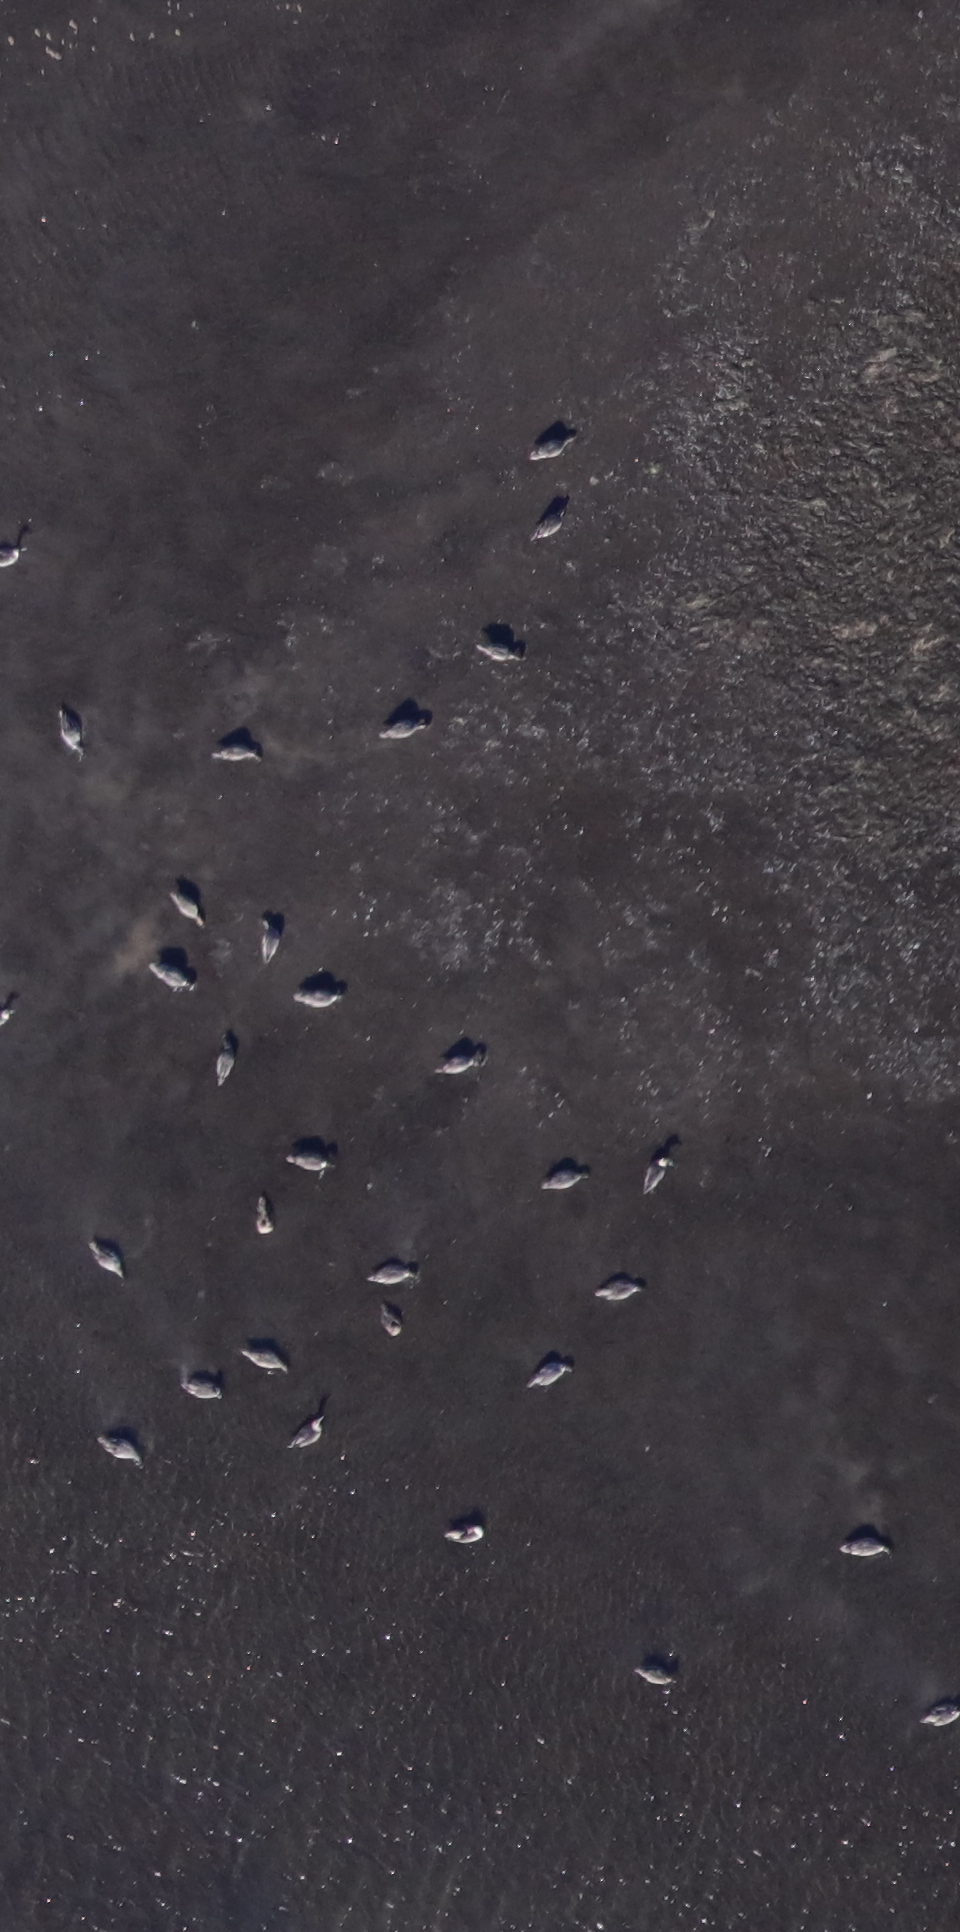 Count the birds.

30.